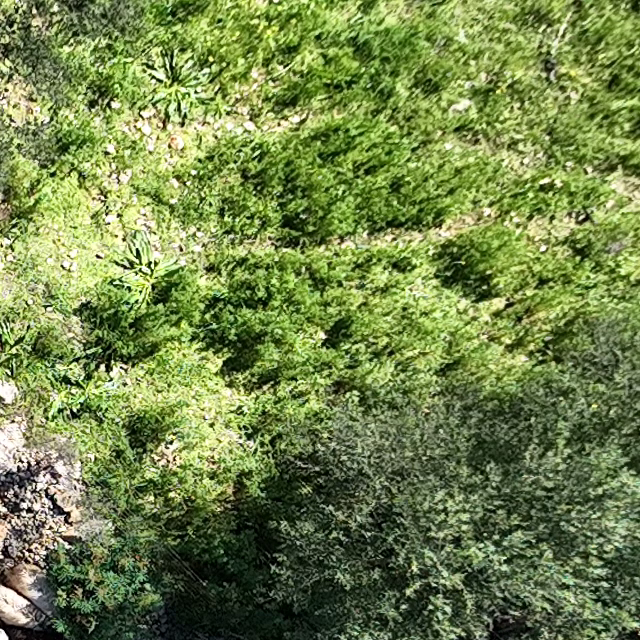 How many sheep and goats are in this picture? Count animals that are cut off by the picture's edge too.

4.